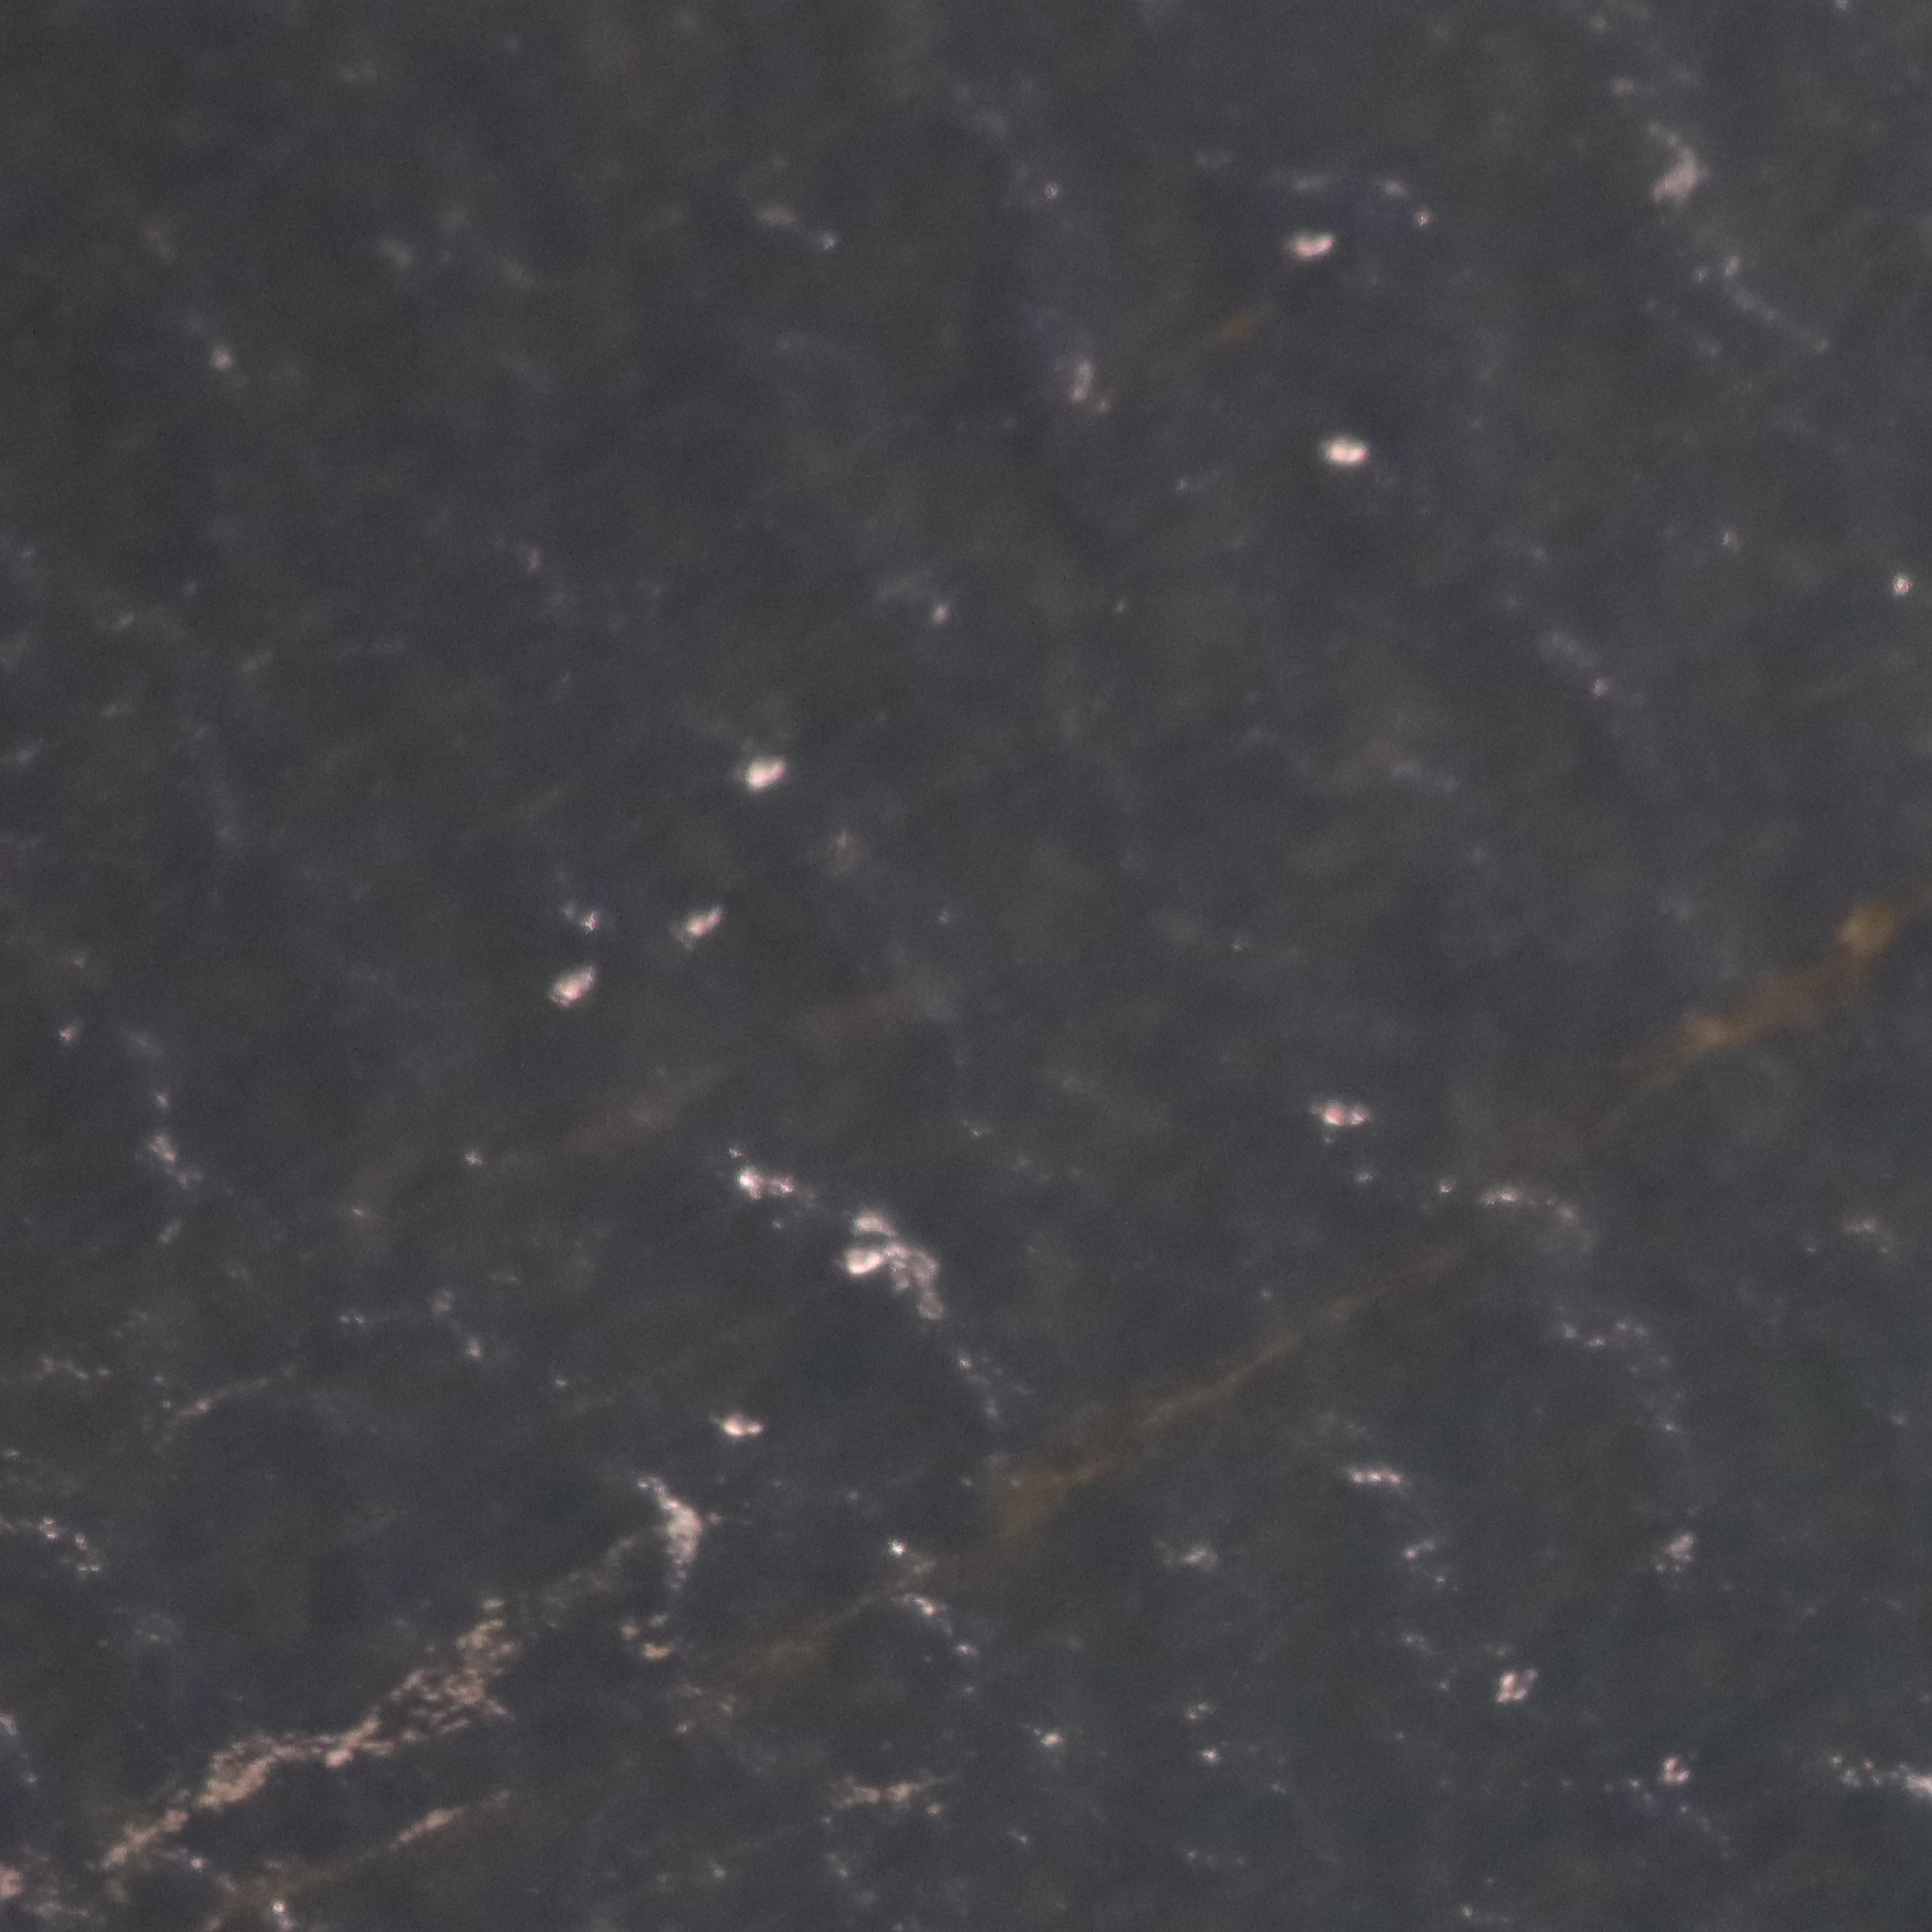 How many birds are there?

10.